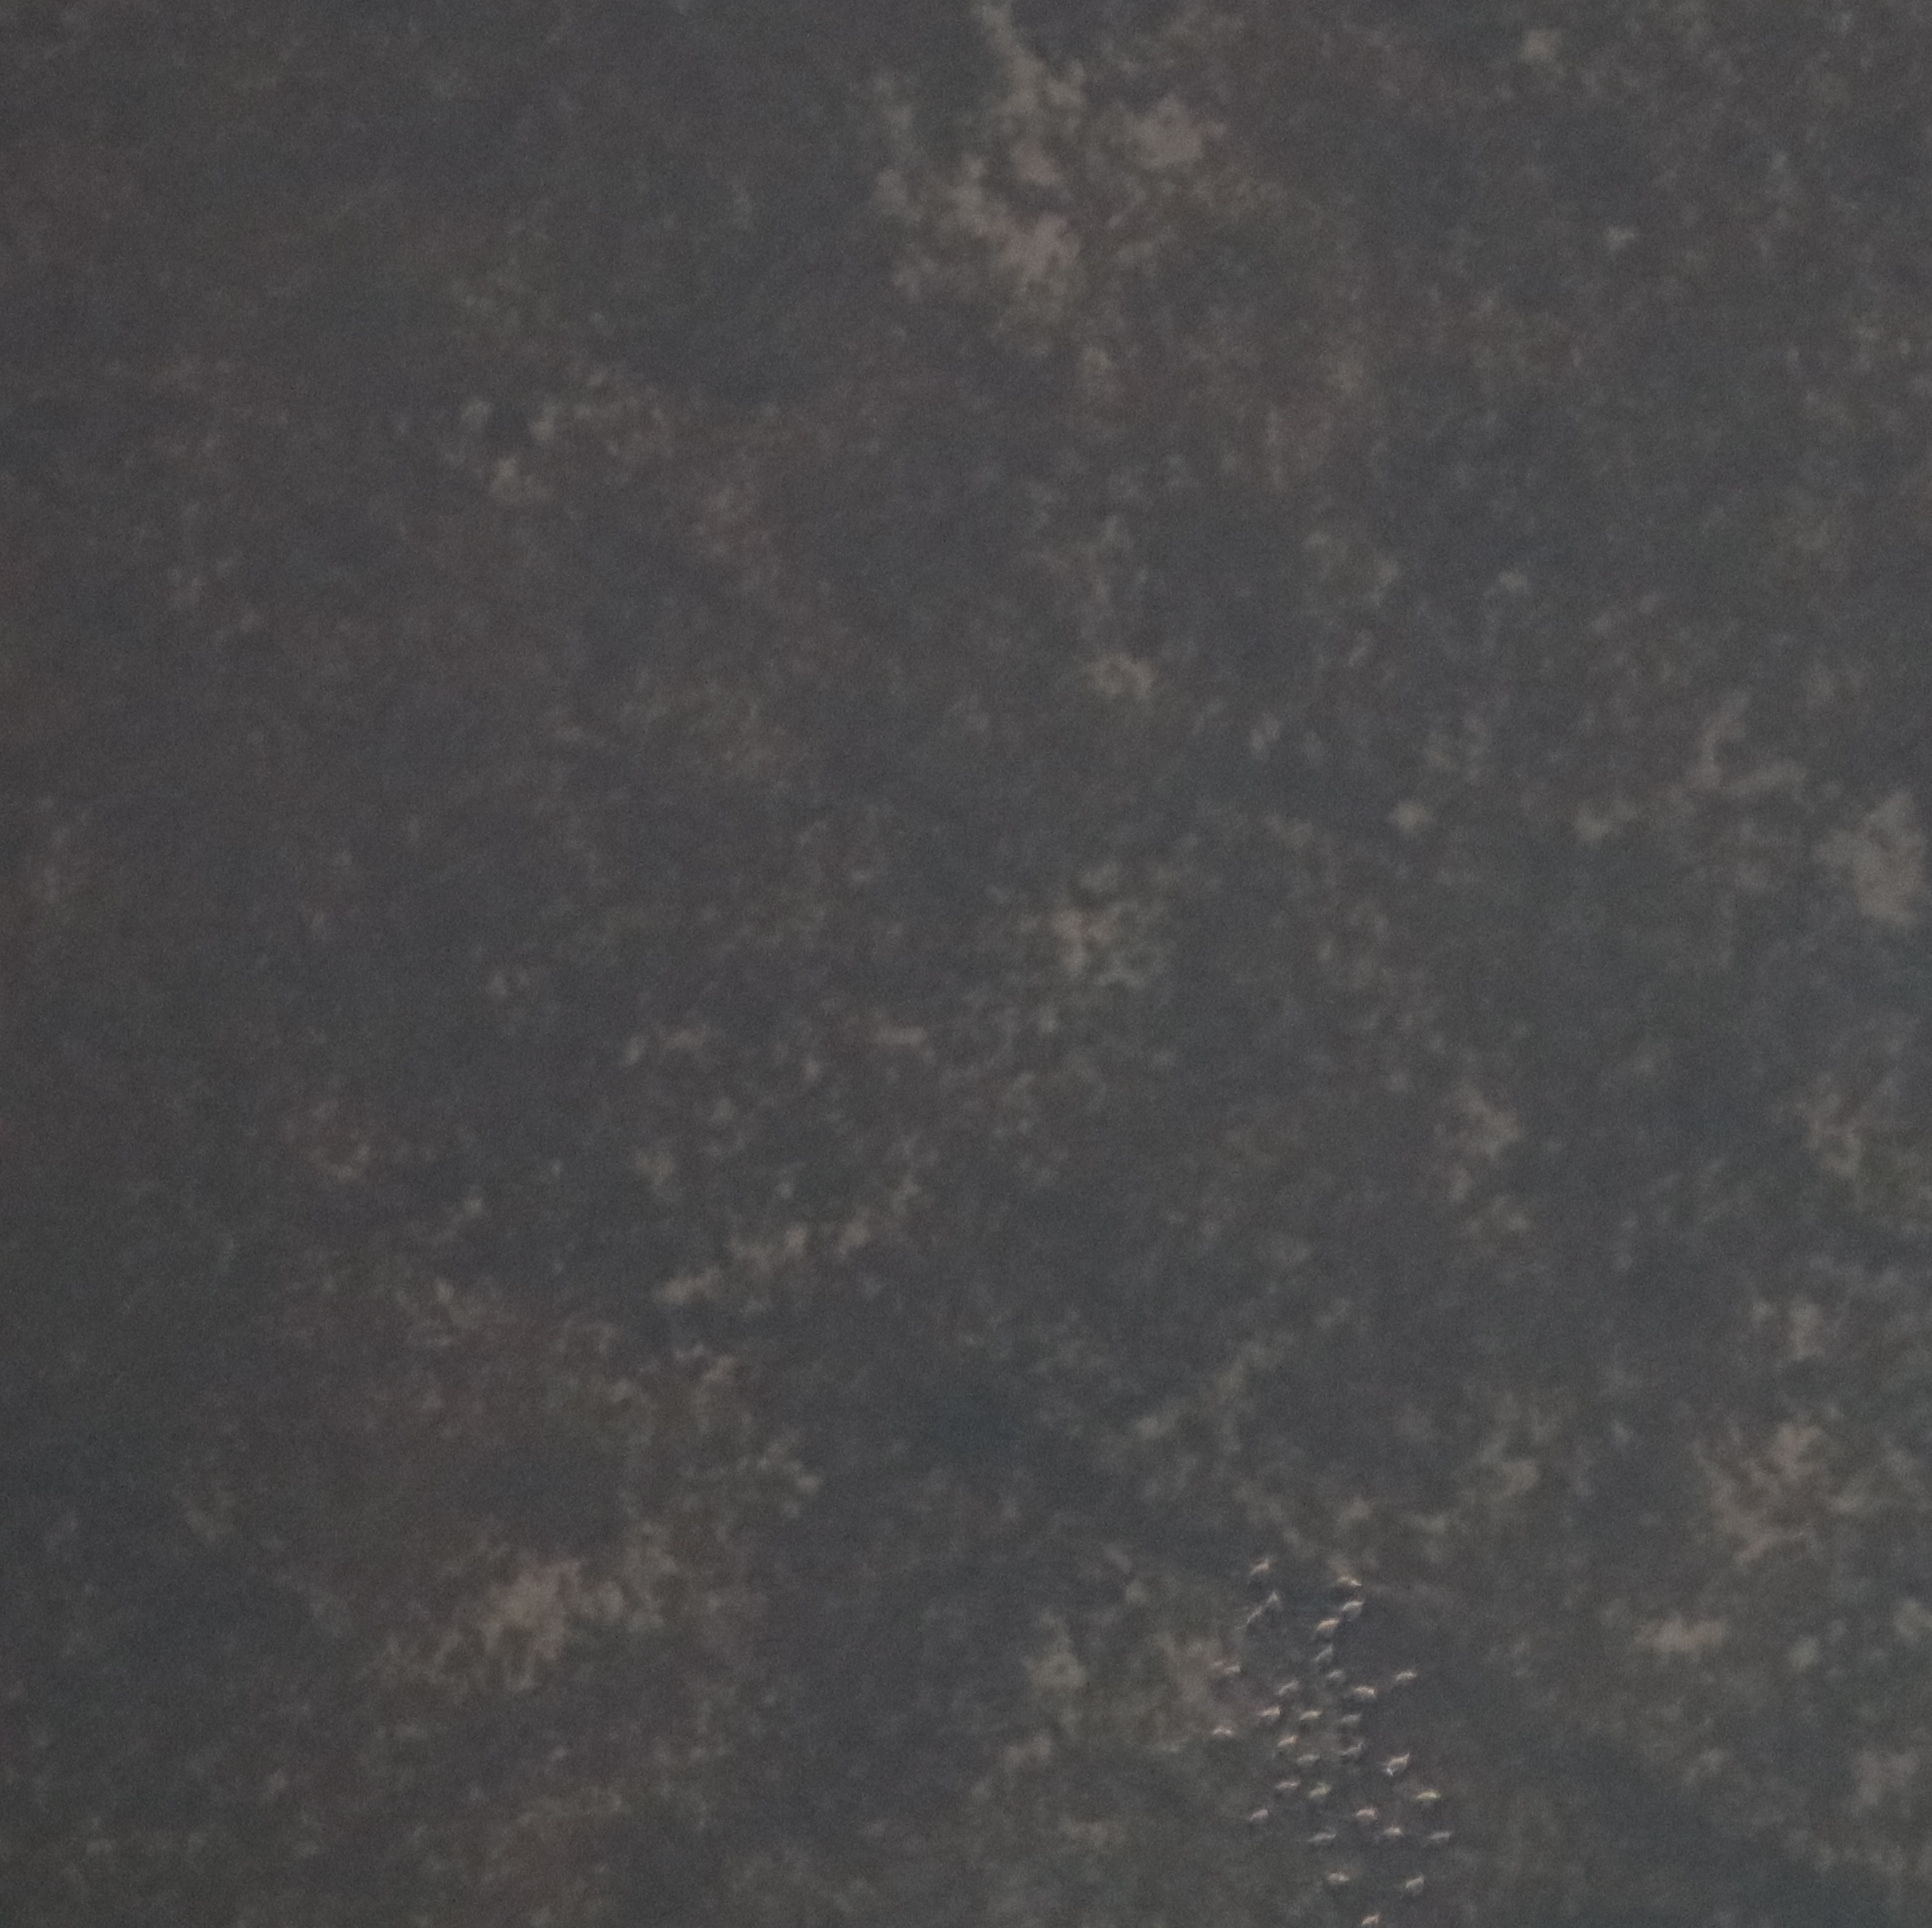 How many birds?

31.